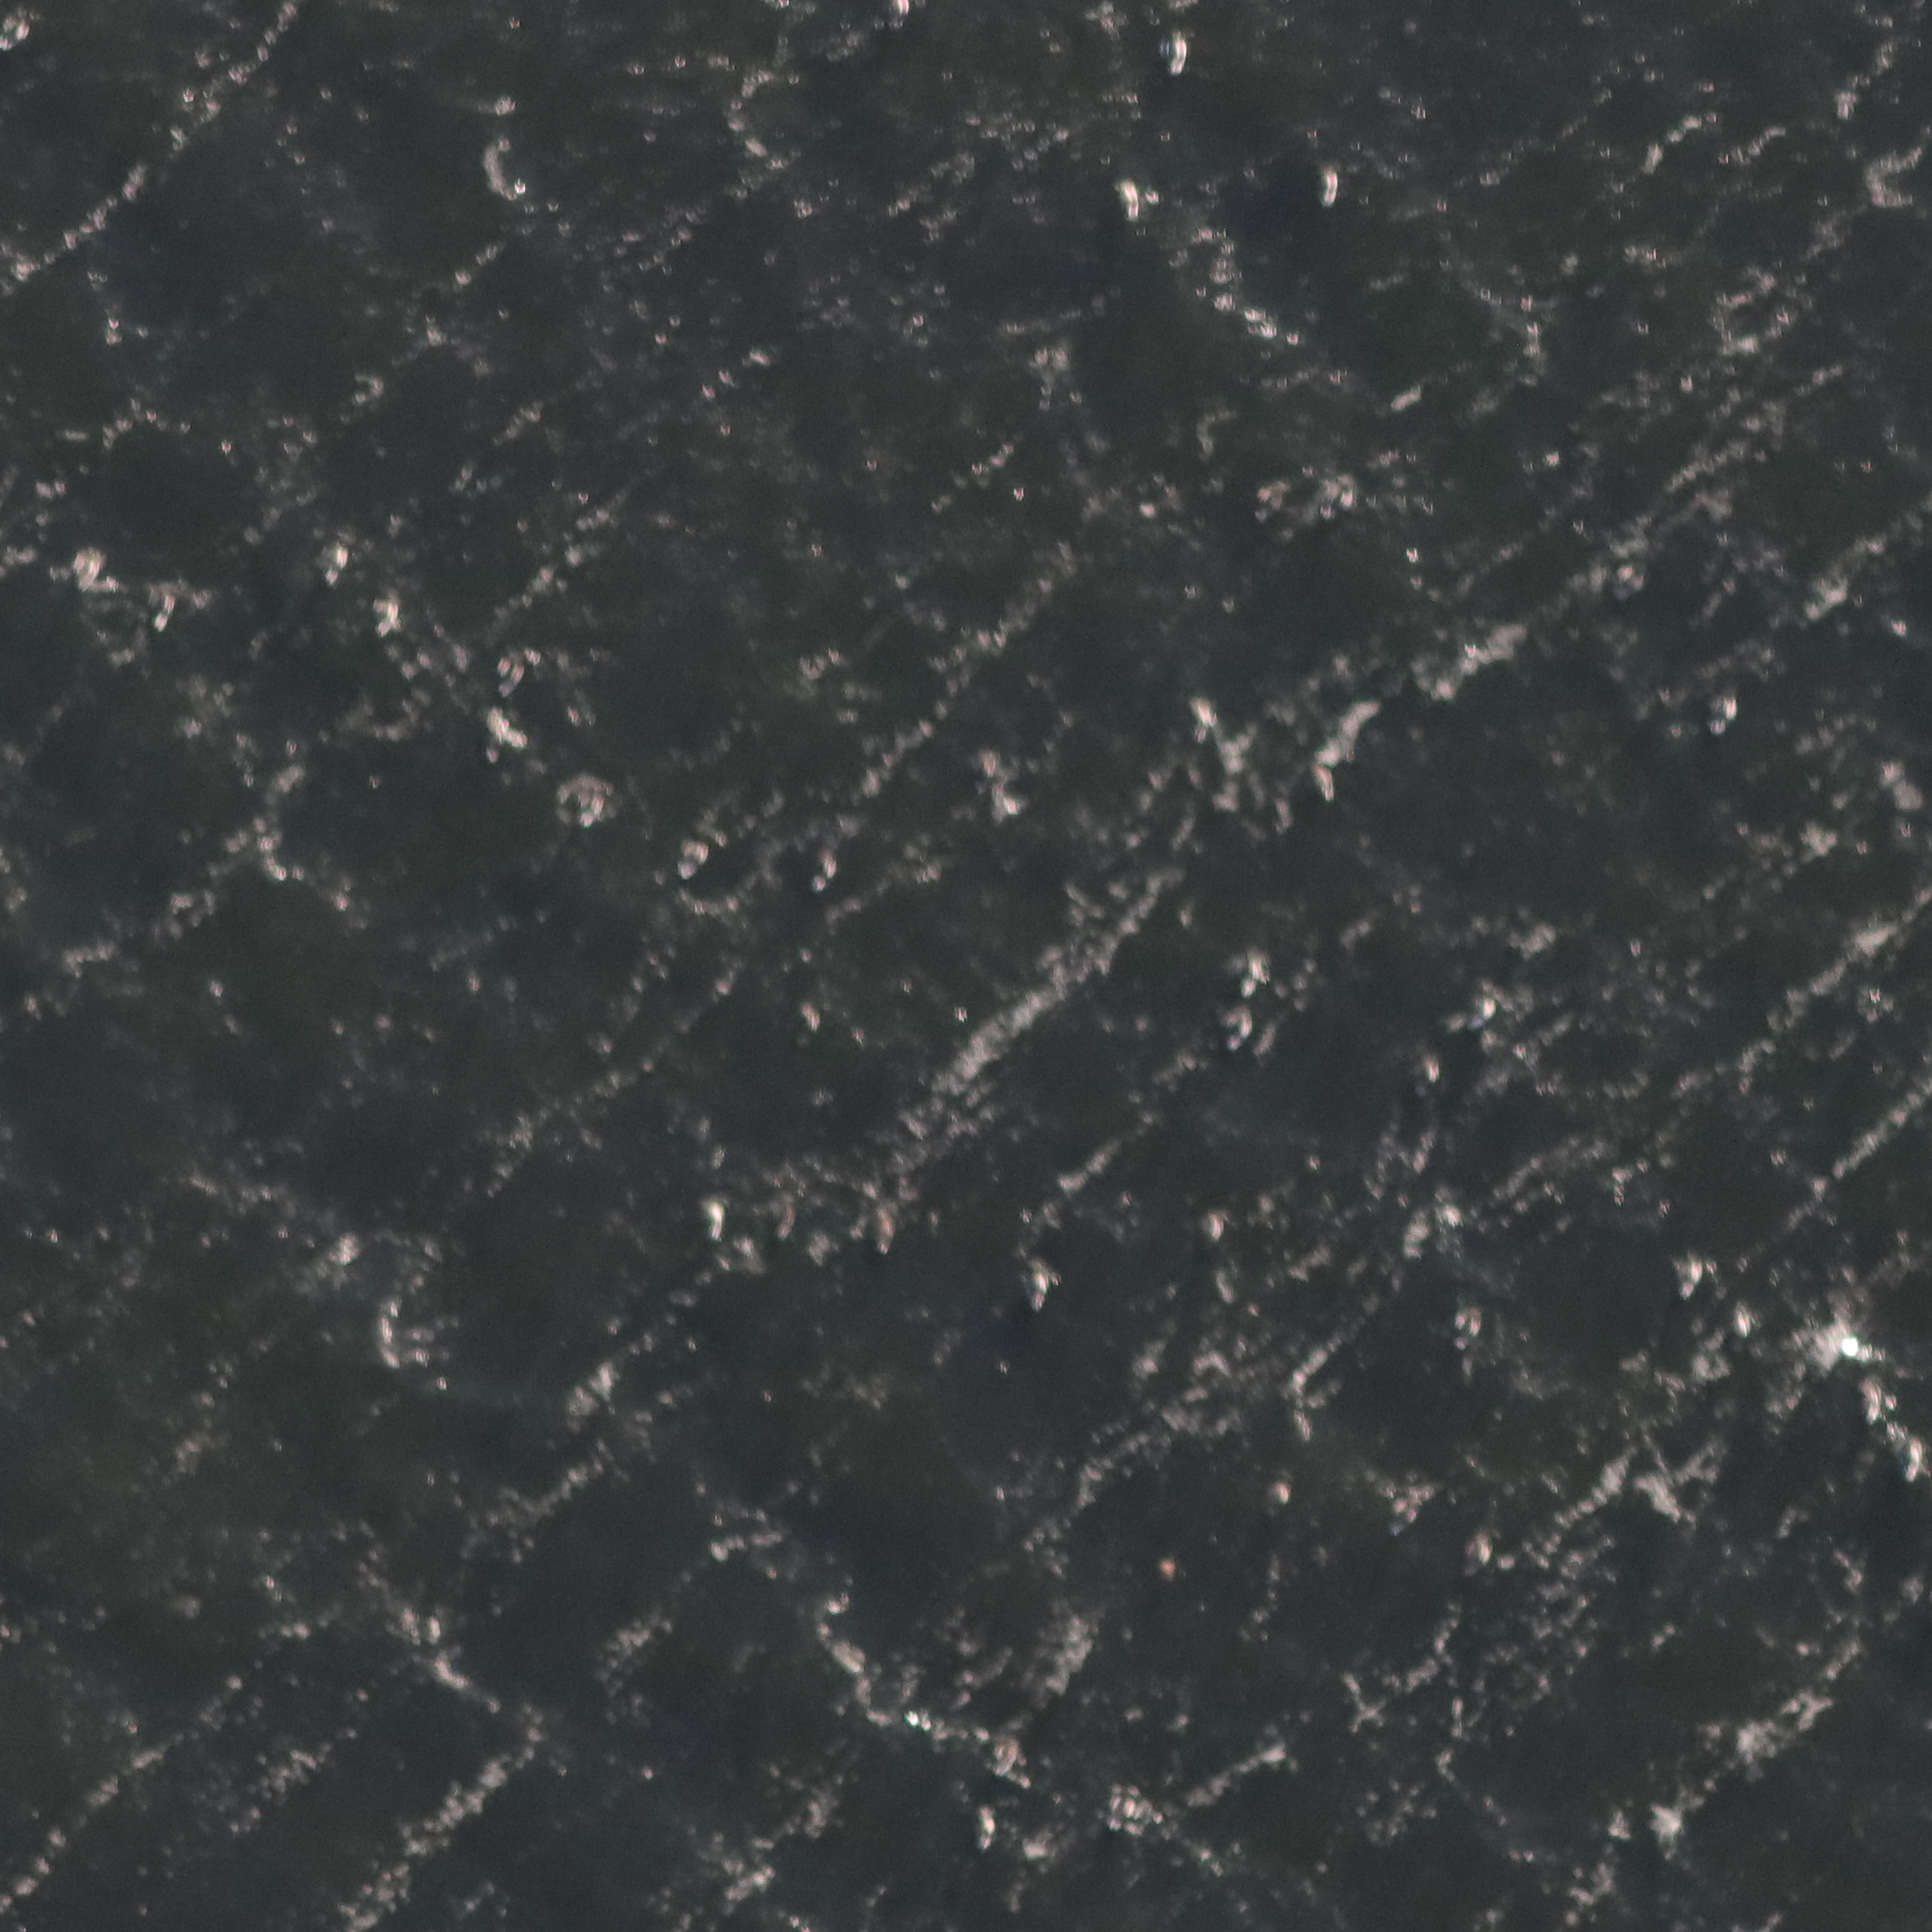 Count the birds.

36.